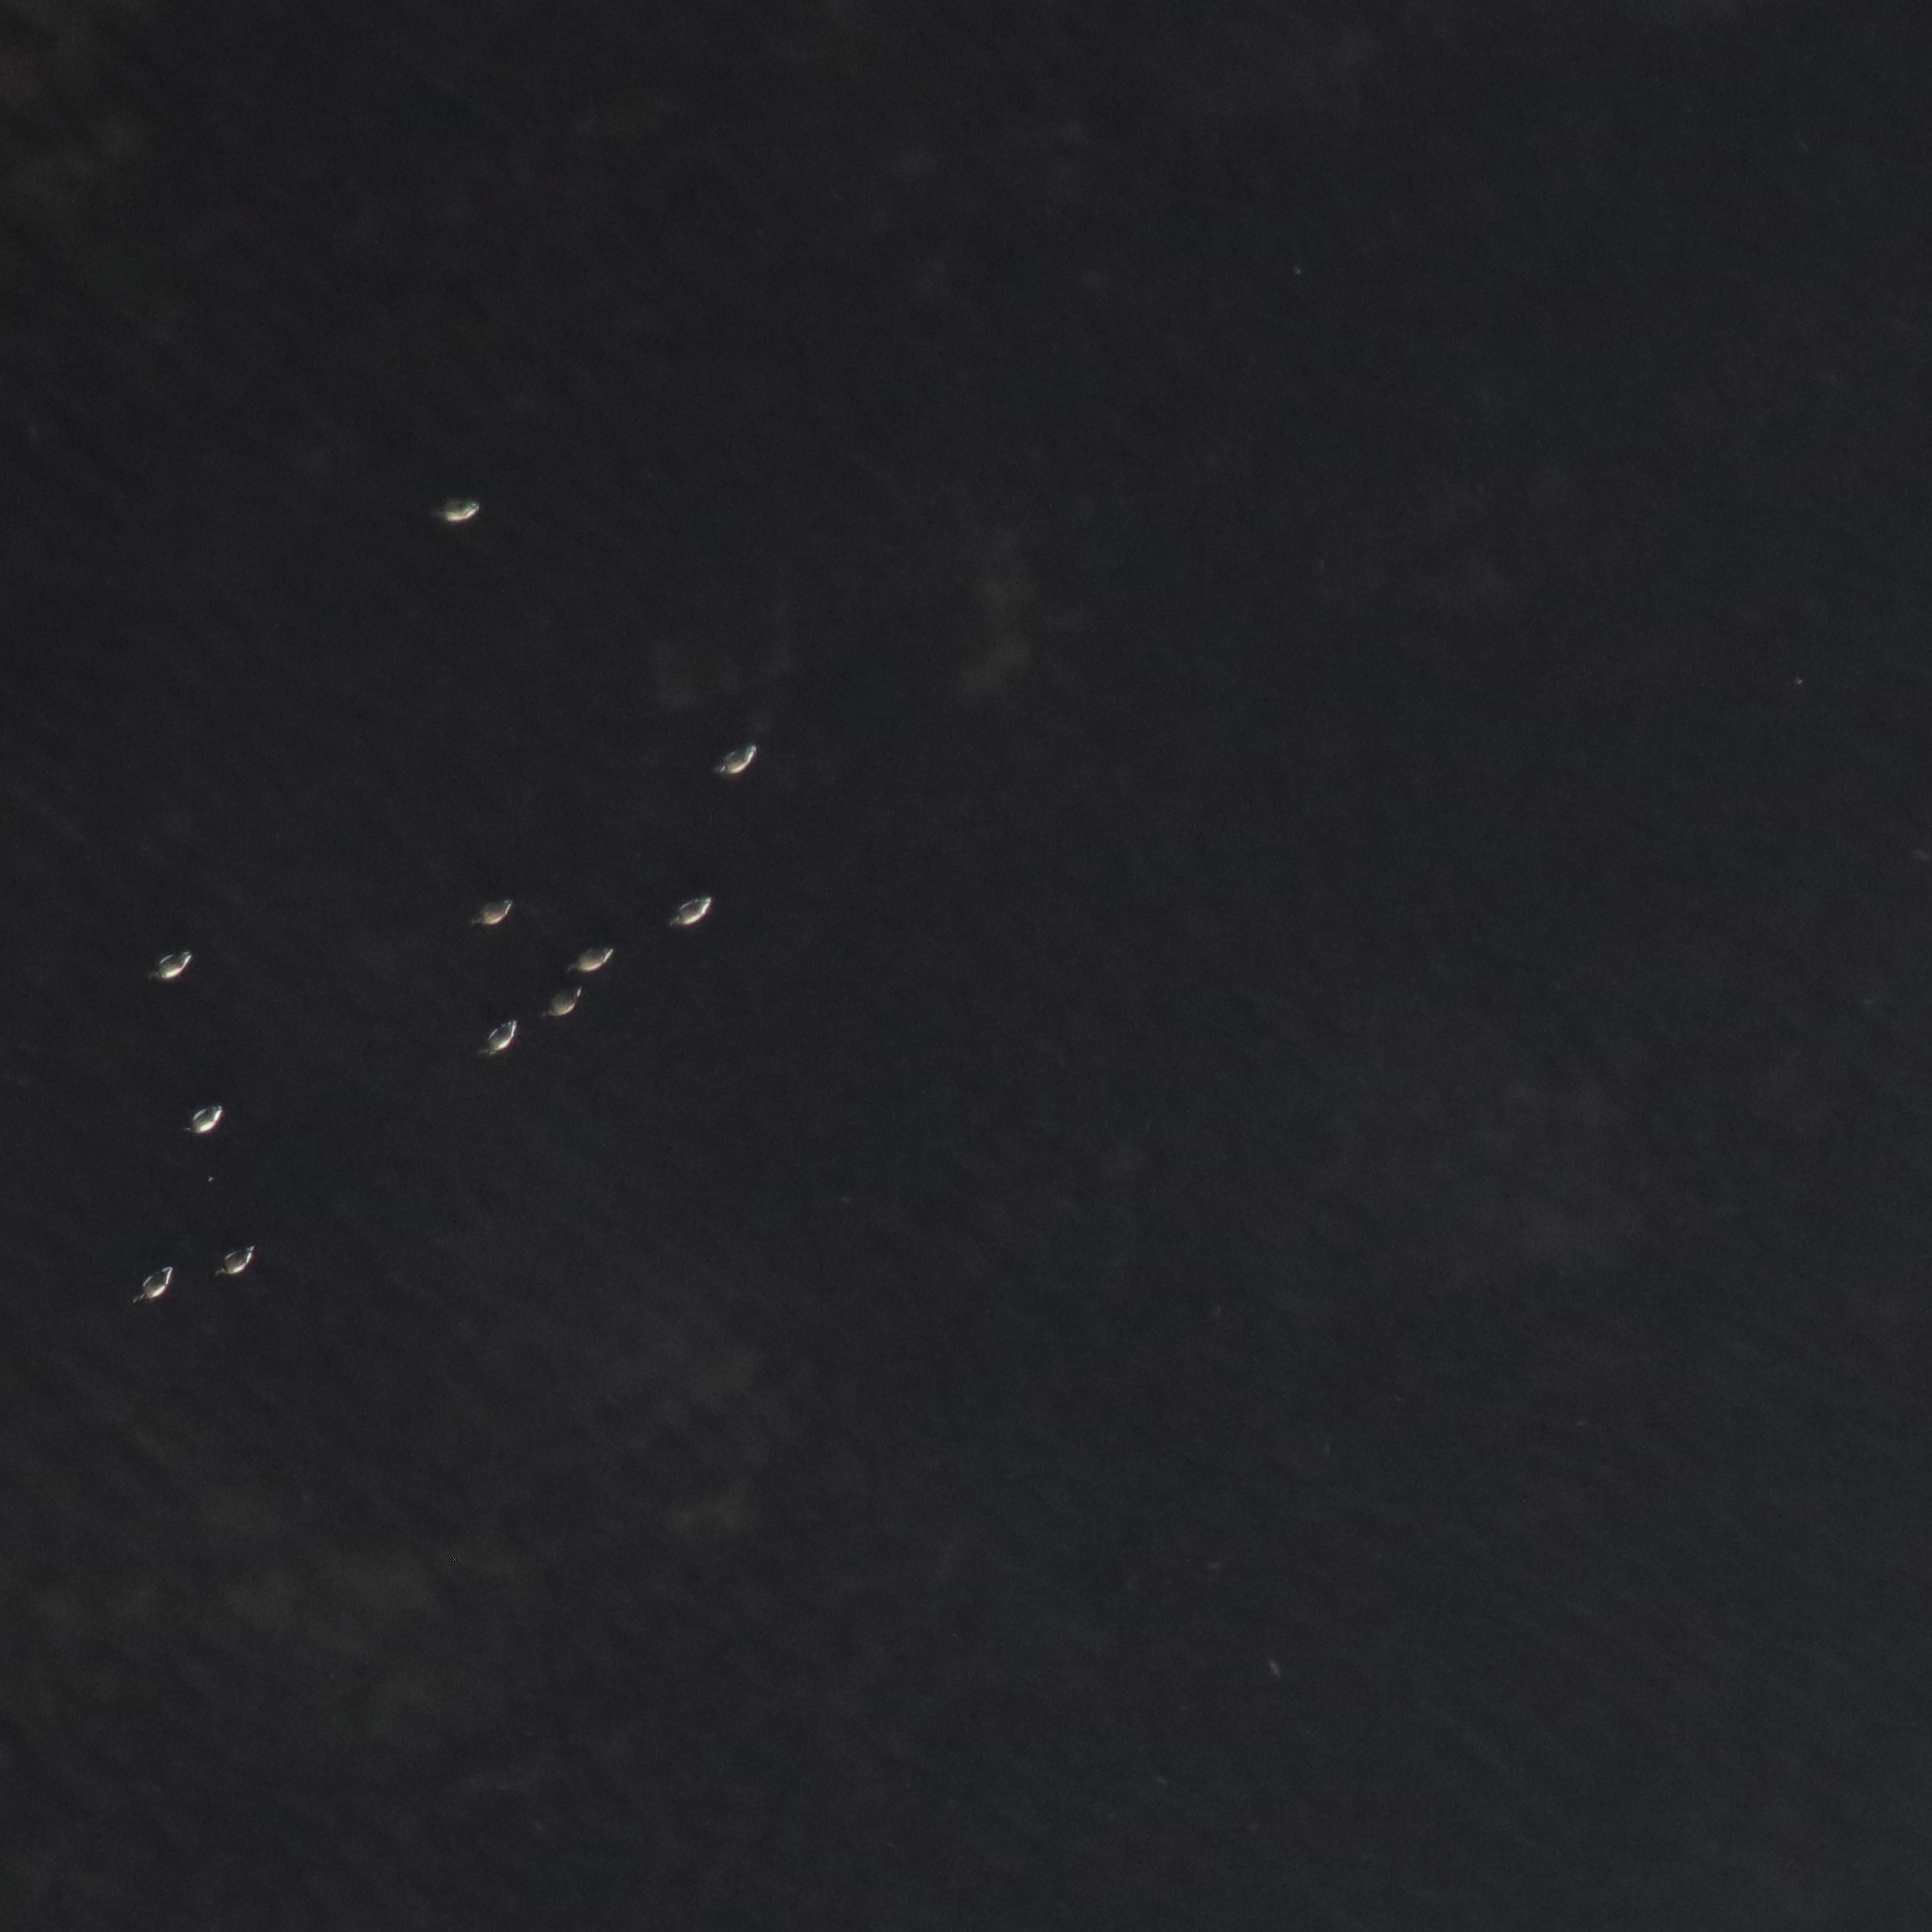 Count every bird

11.